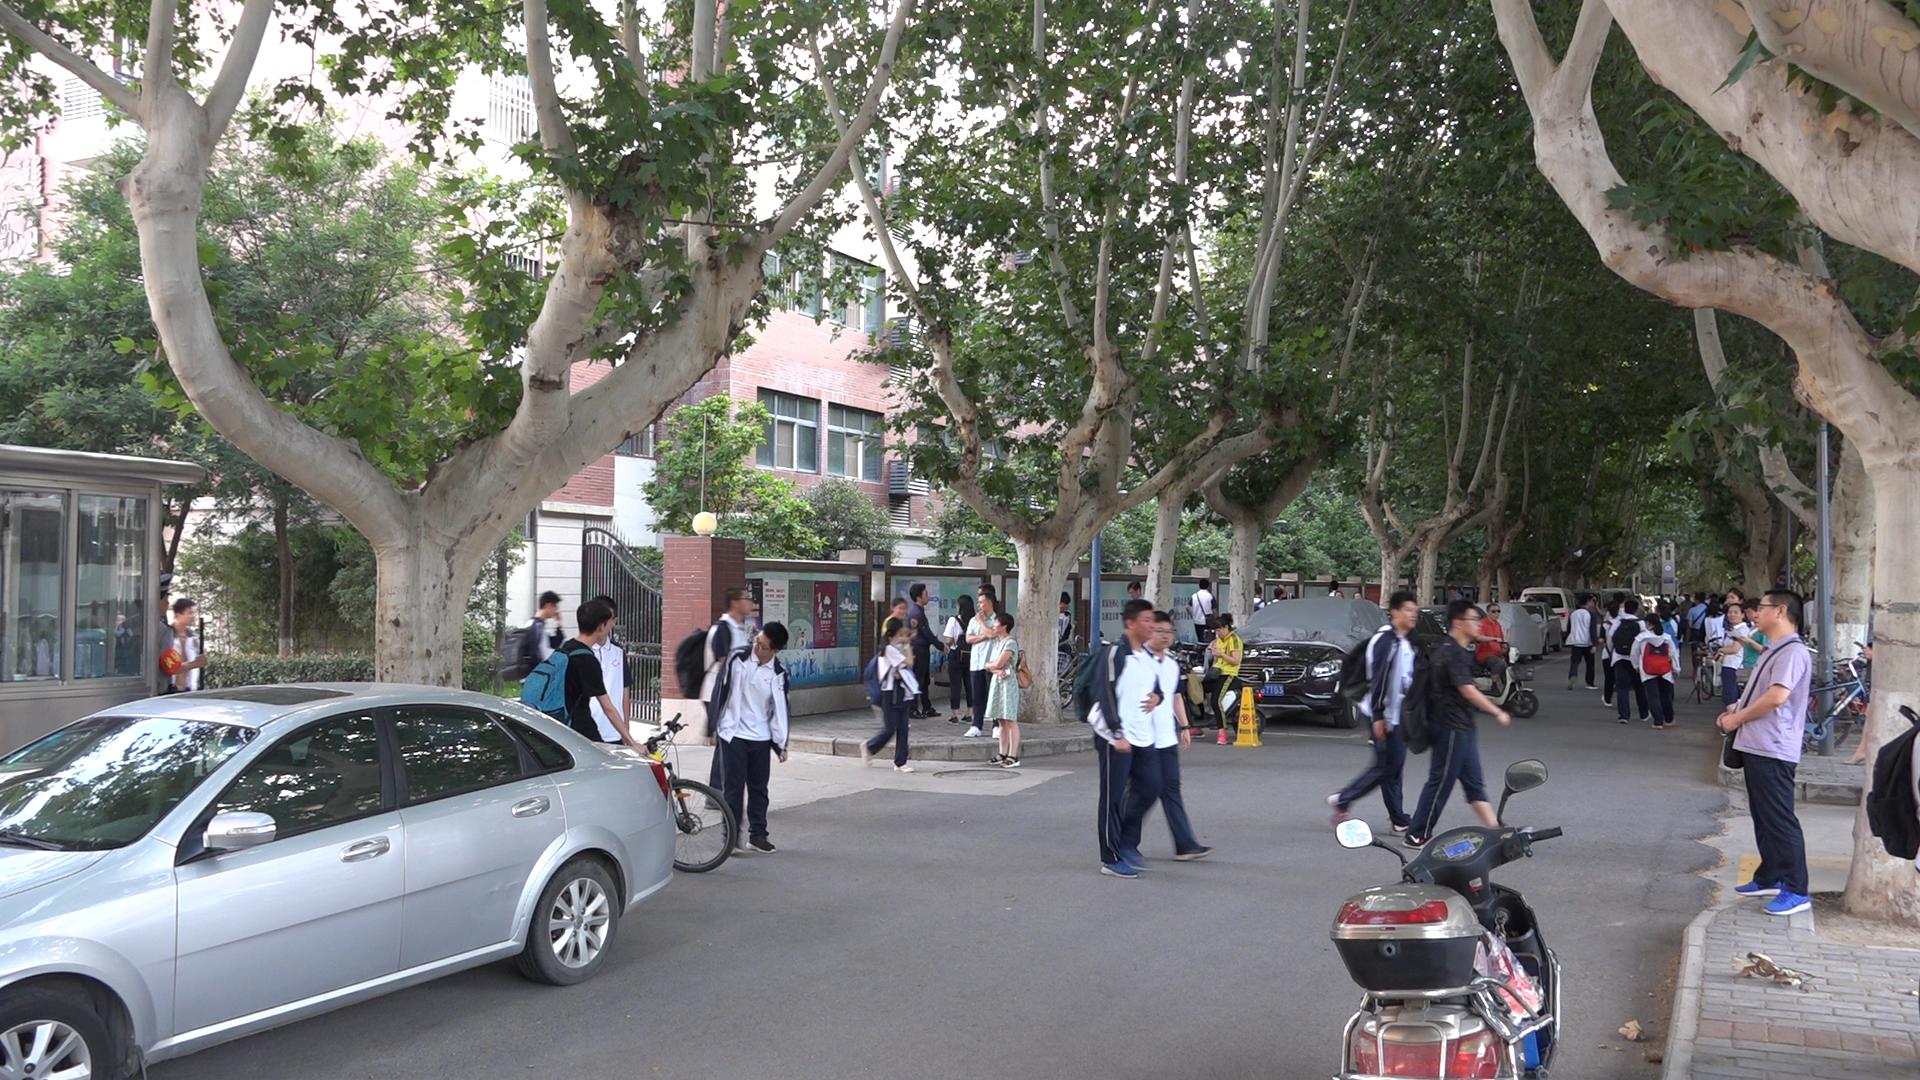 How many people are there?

58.